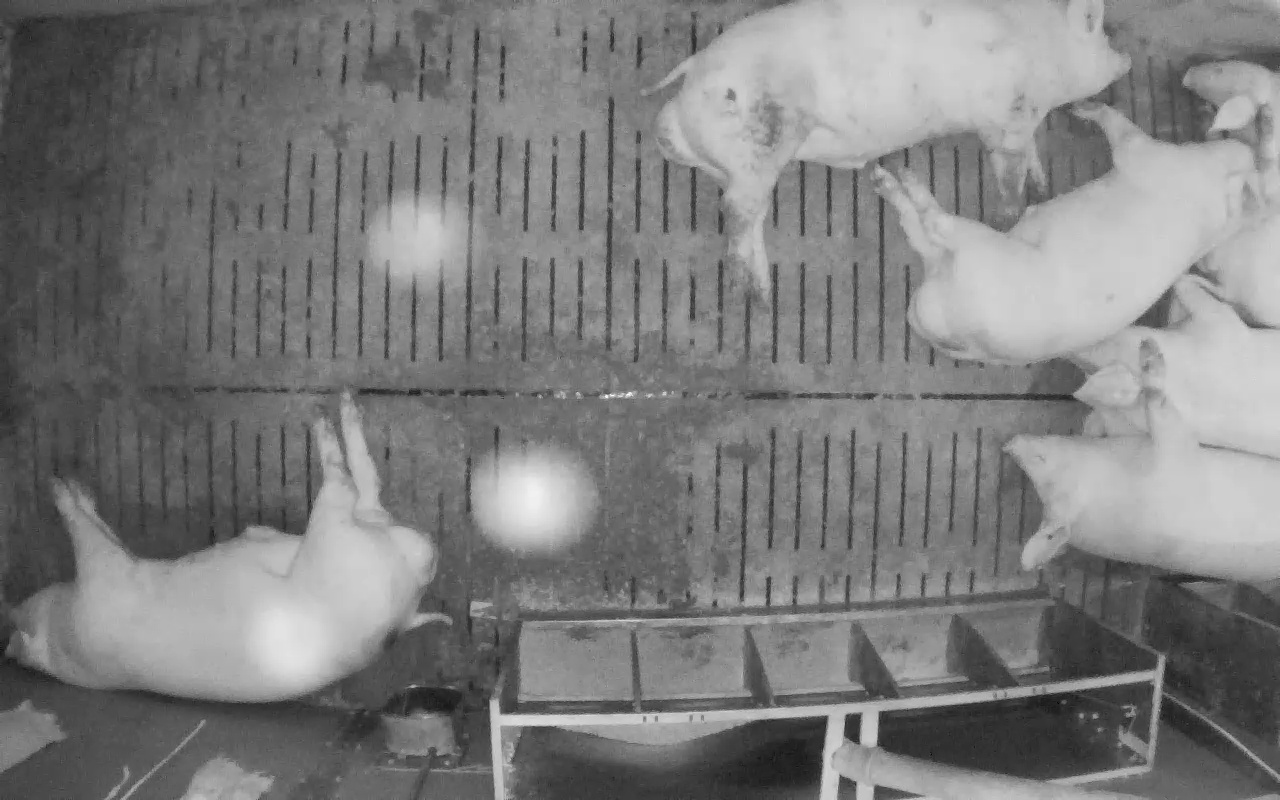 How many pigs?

7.